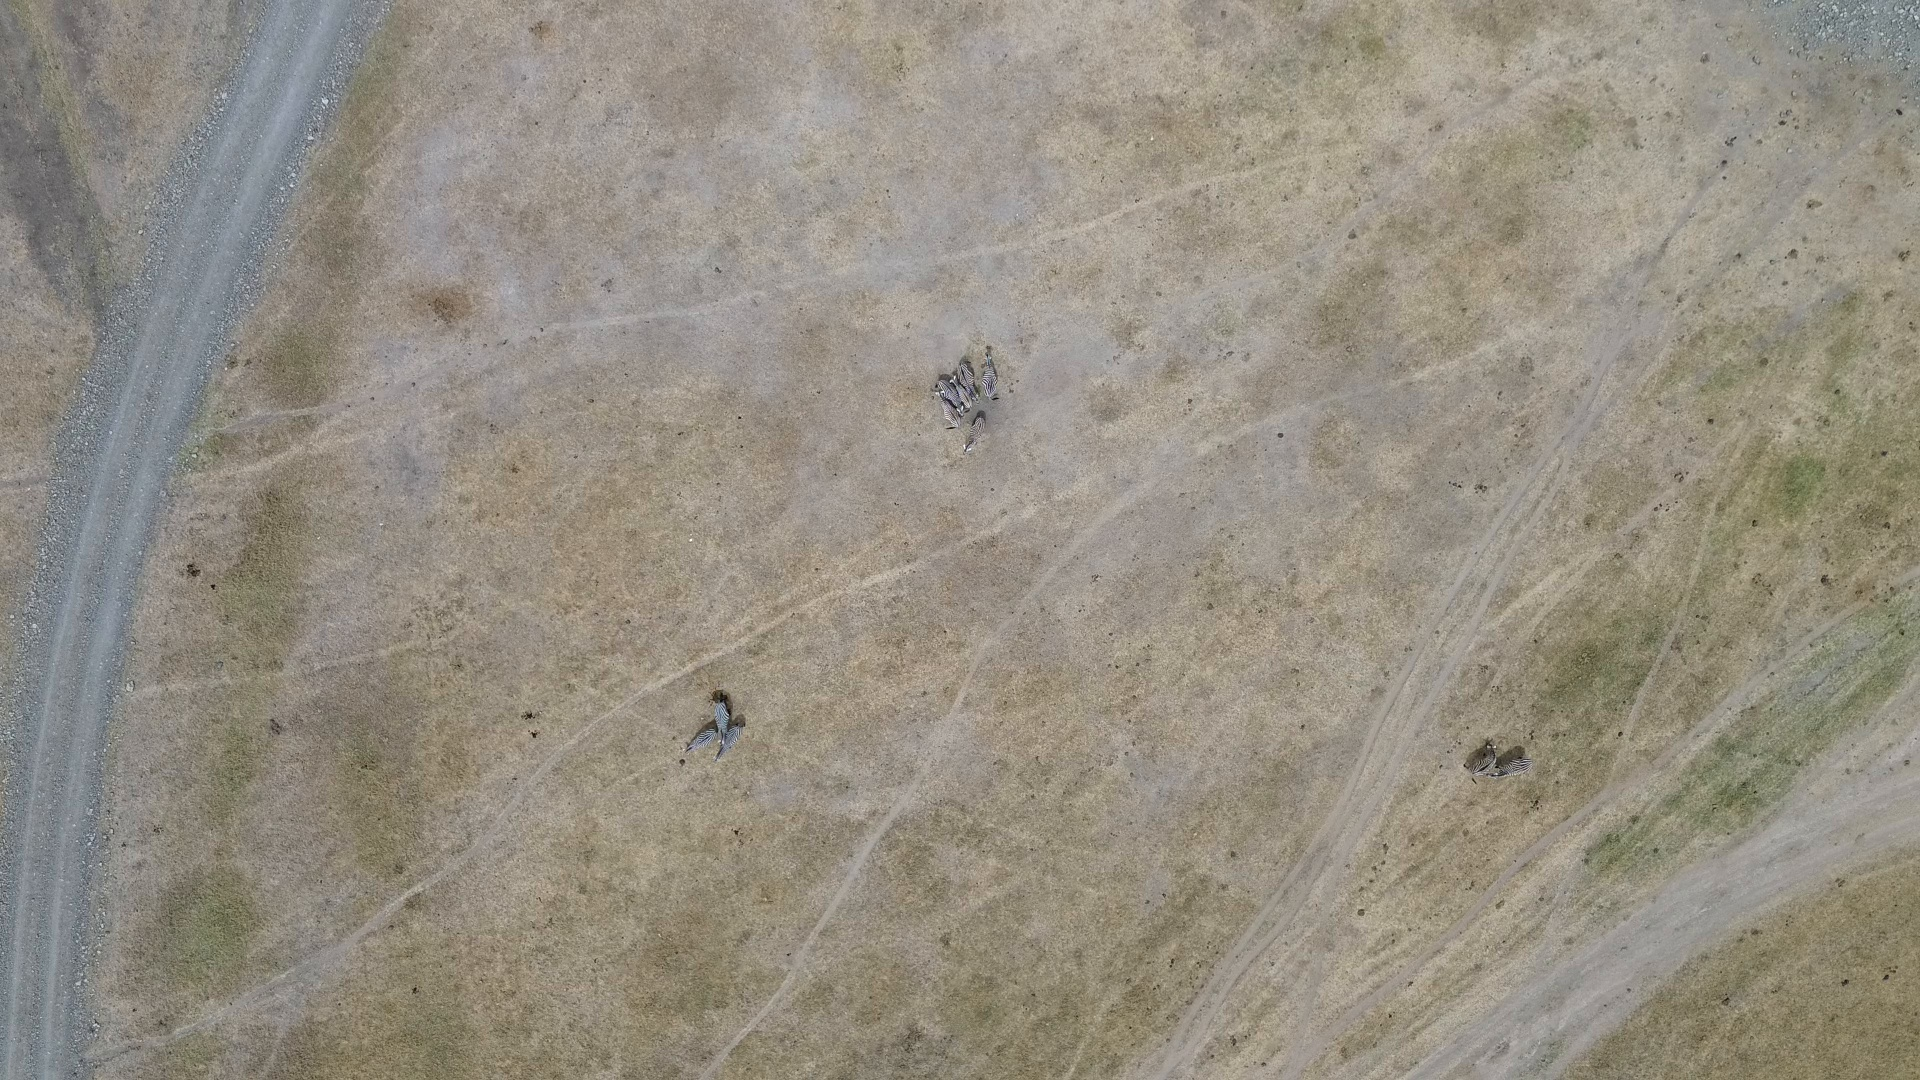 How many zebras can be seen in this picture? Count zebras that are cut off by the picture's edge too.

11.